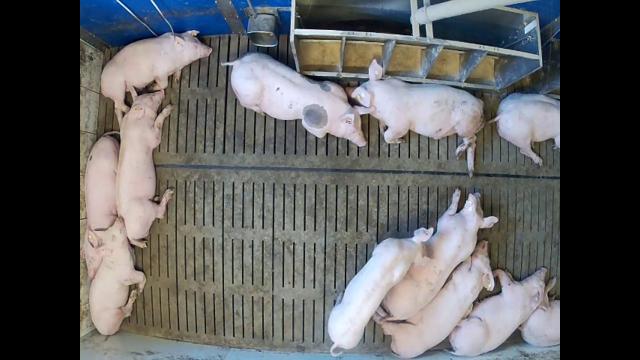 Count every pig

12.